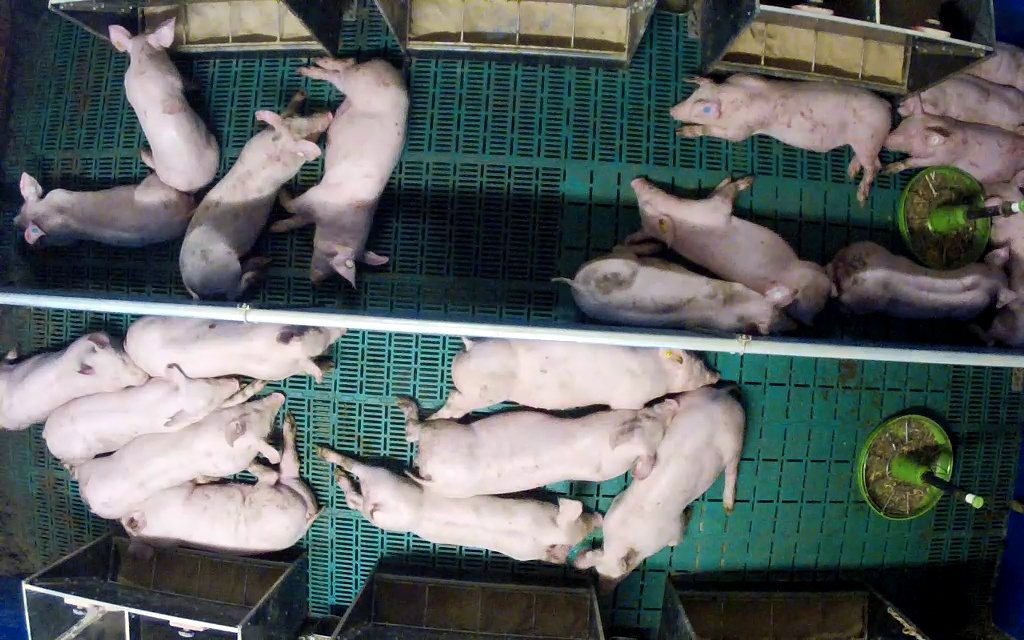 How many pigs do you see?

21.